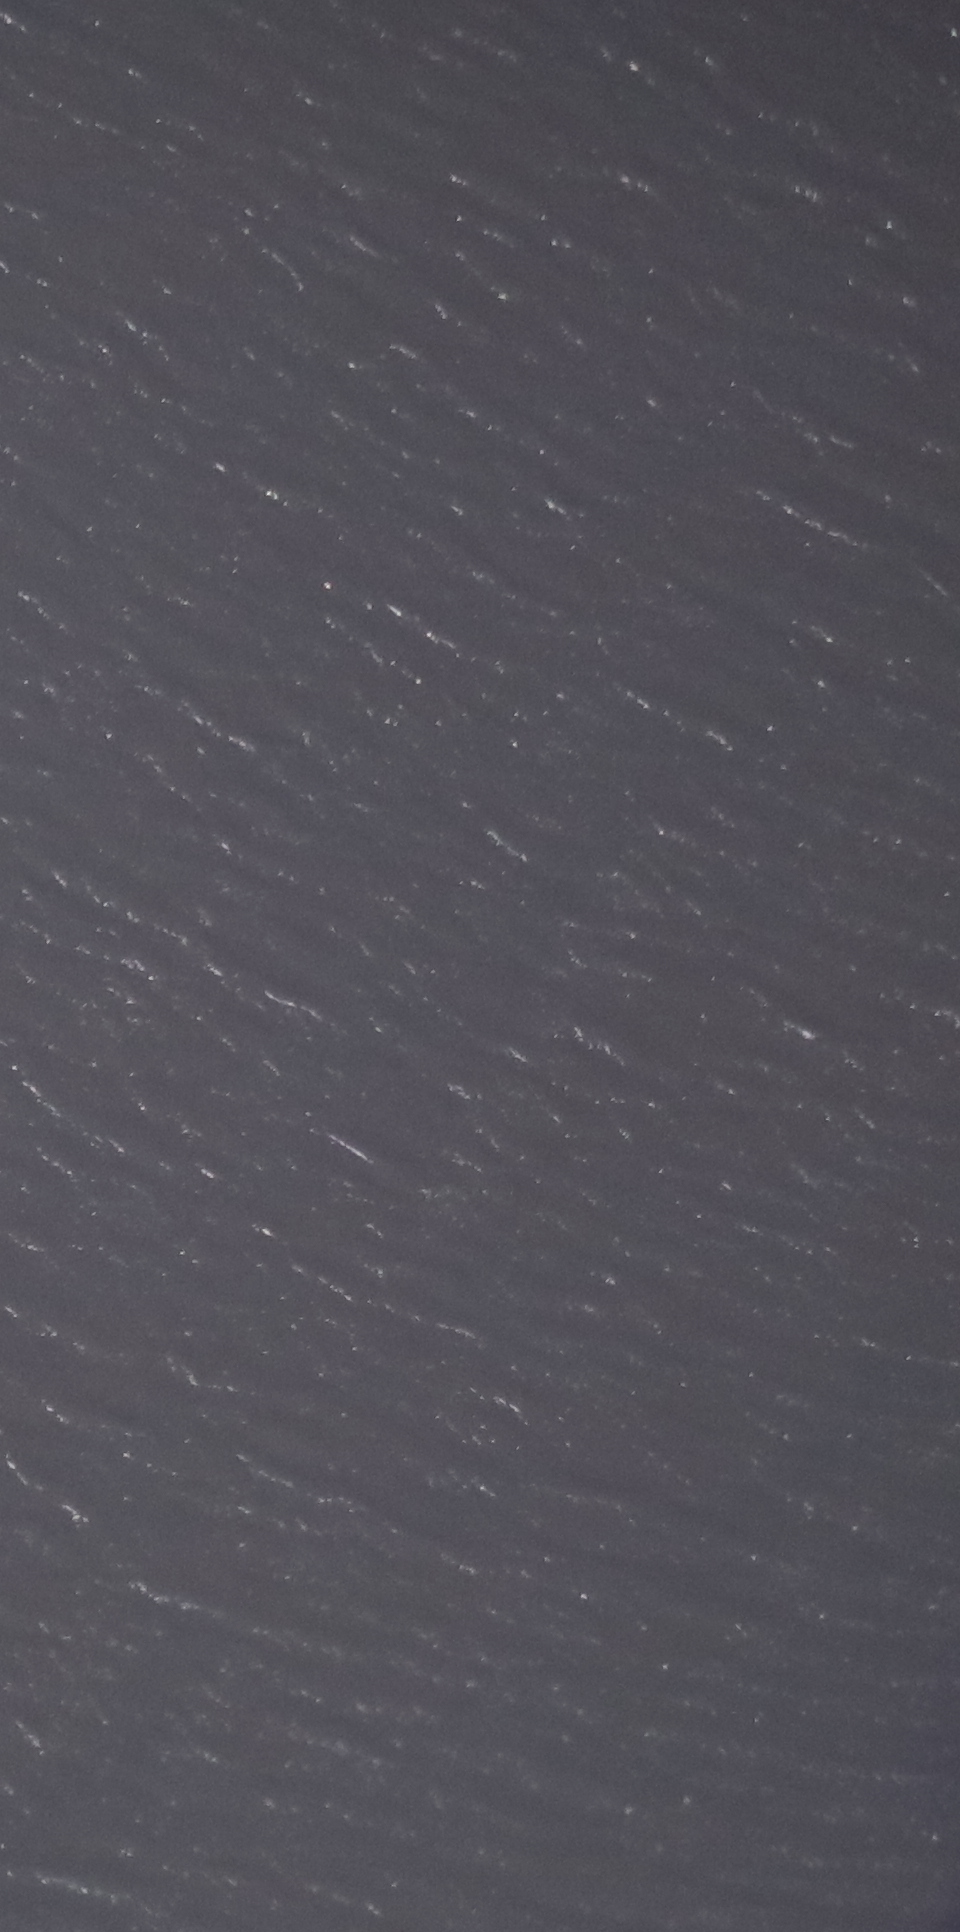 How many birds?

0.